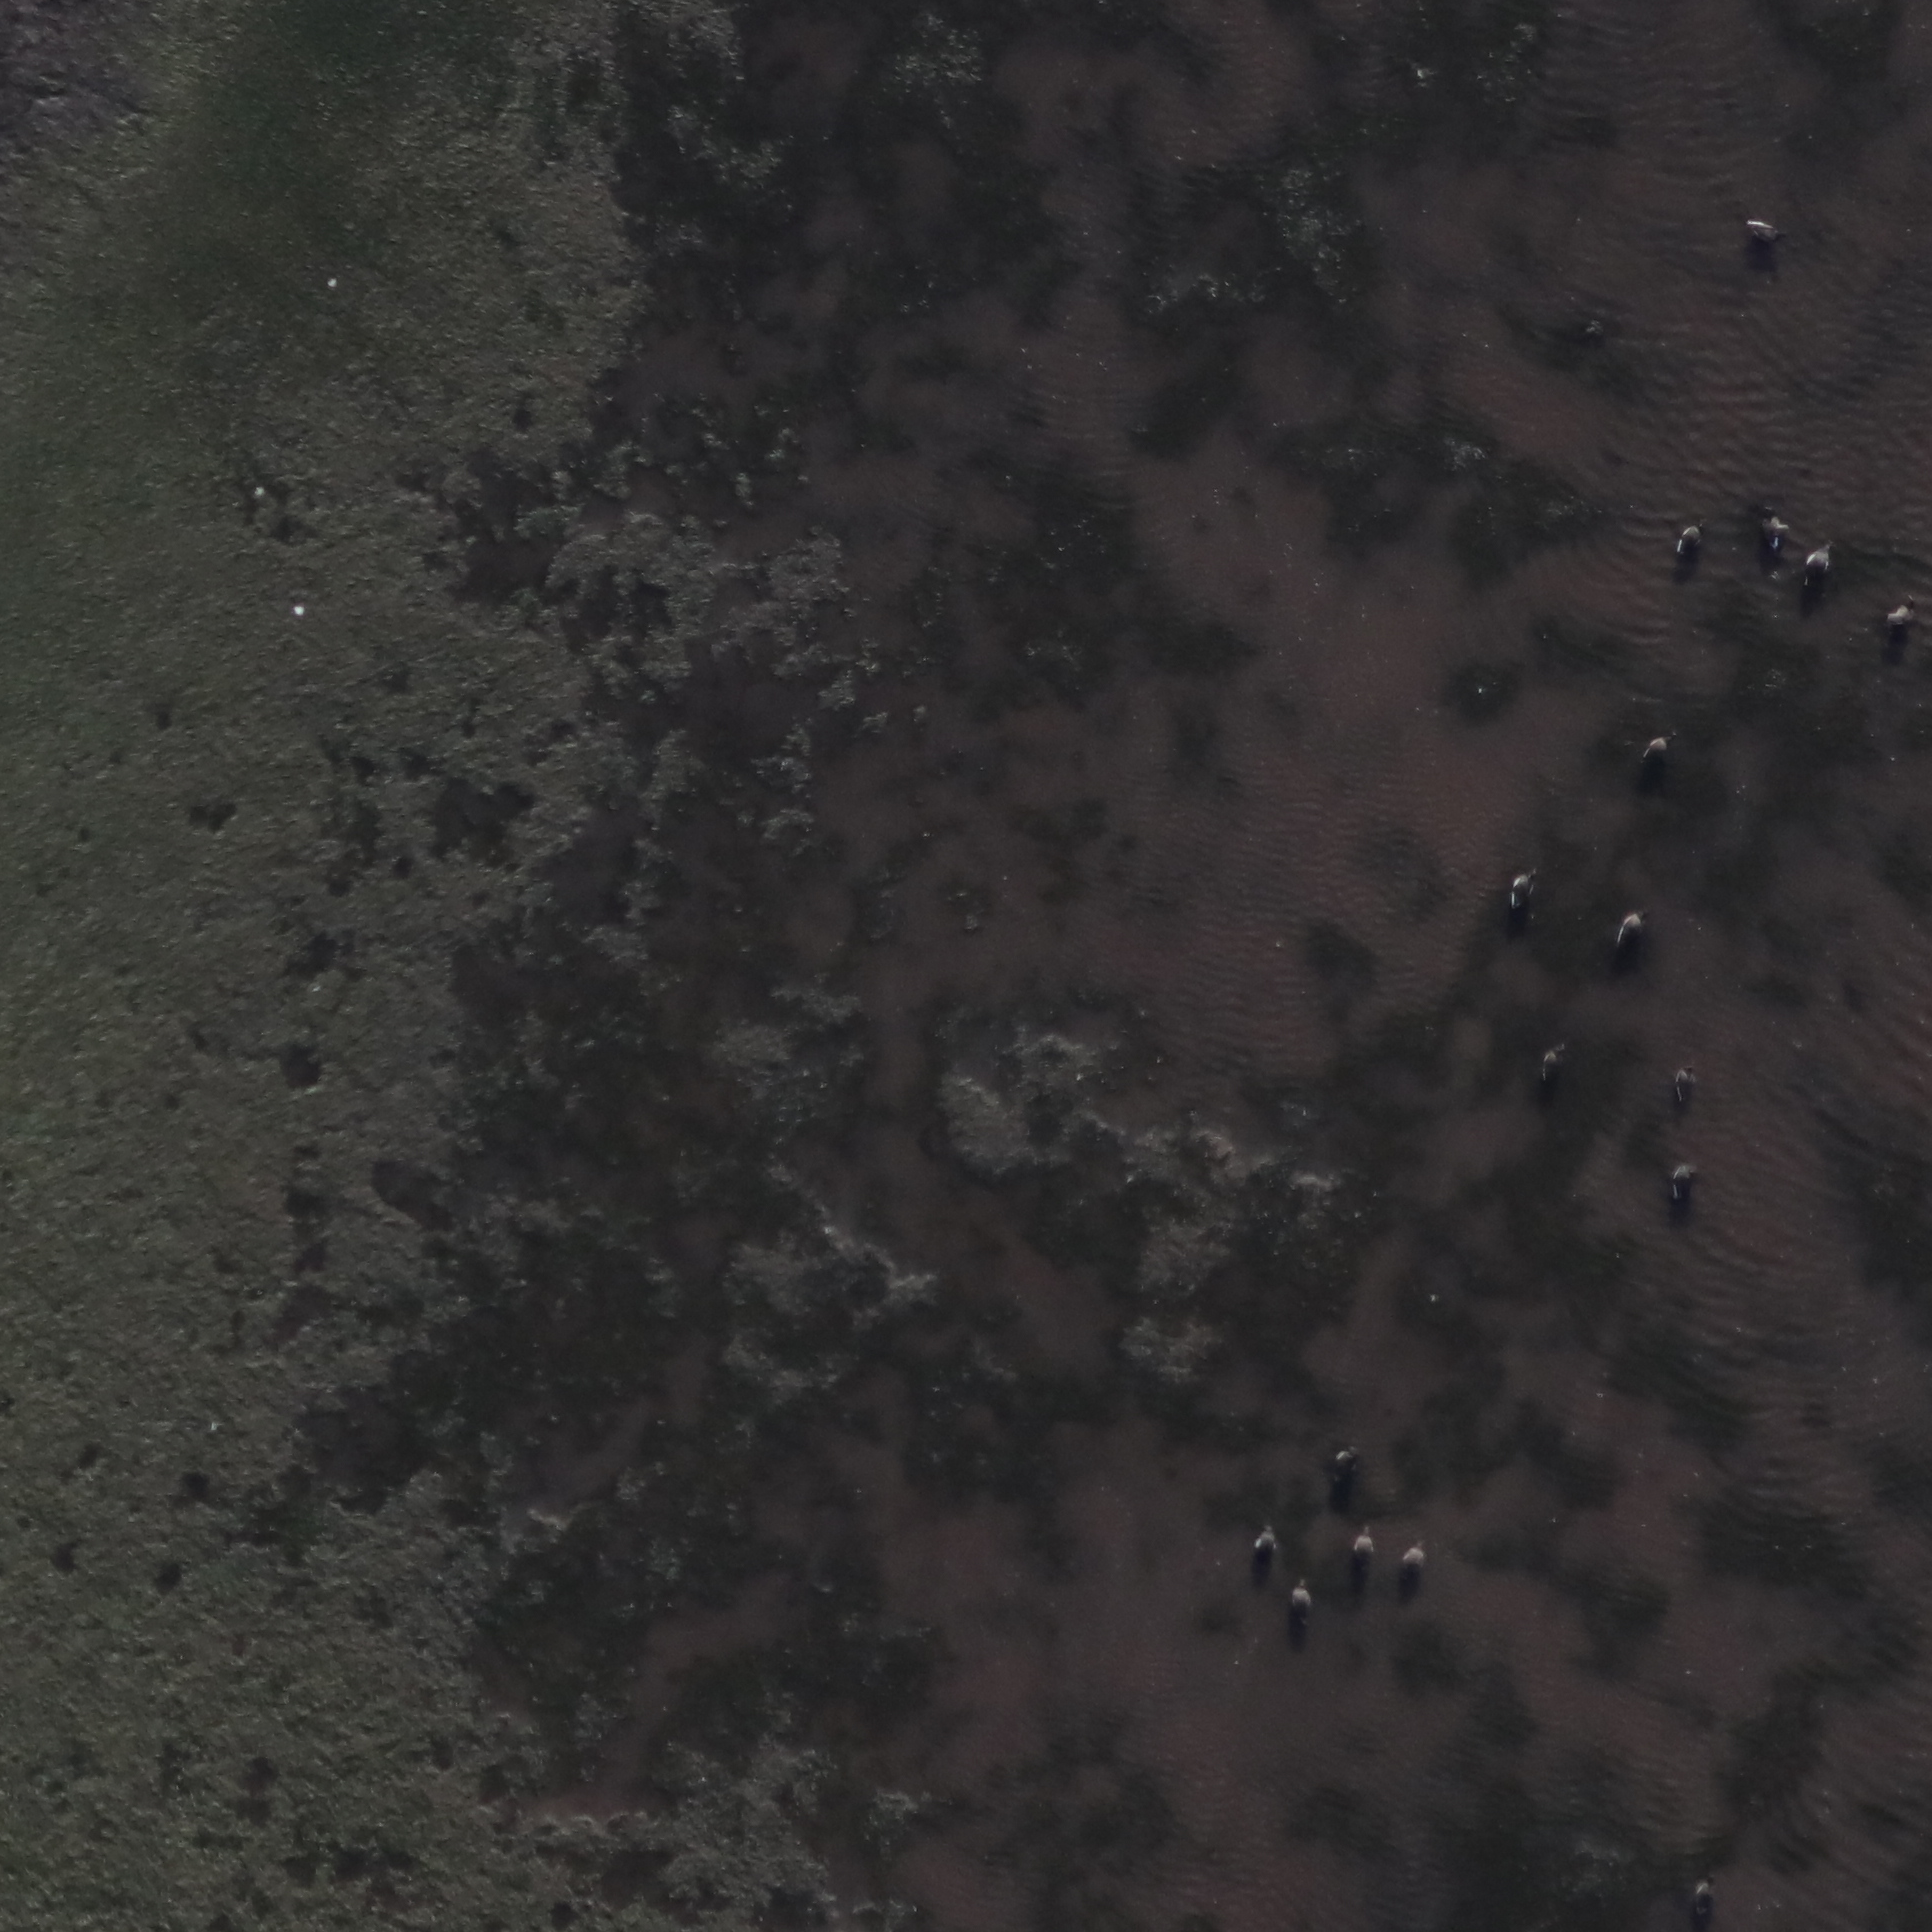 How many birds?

17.